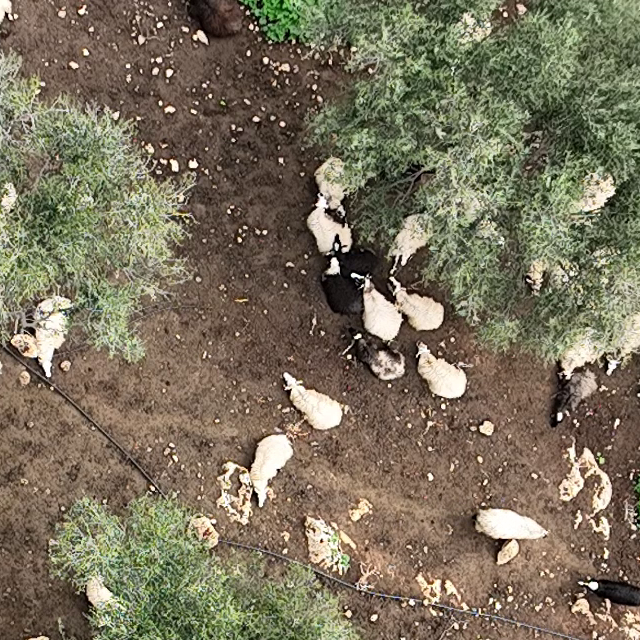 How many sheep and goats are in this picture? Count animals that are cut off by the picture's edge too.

22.